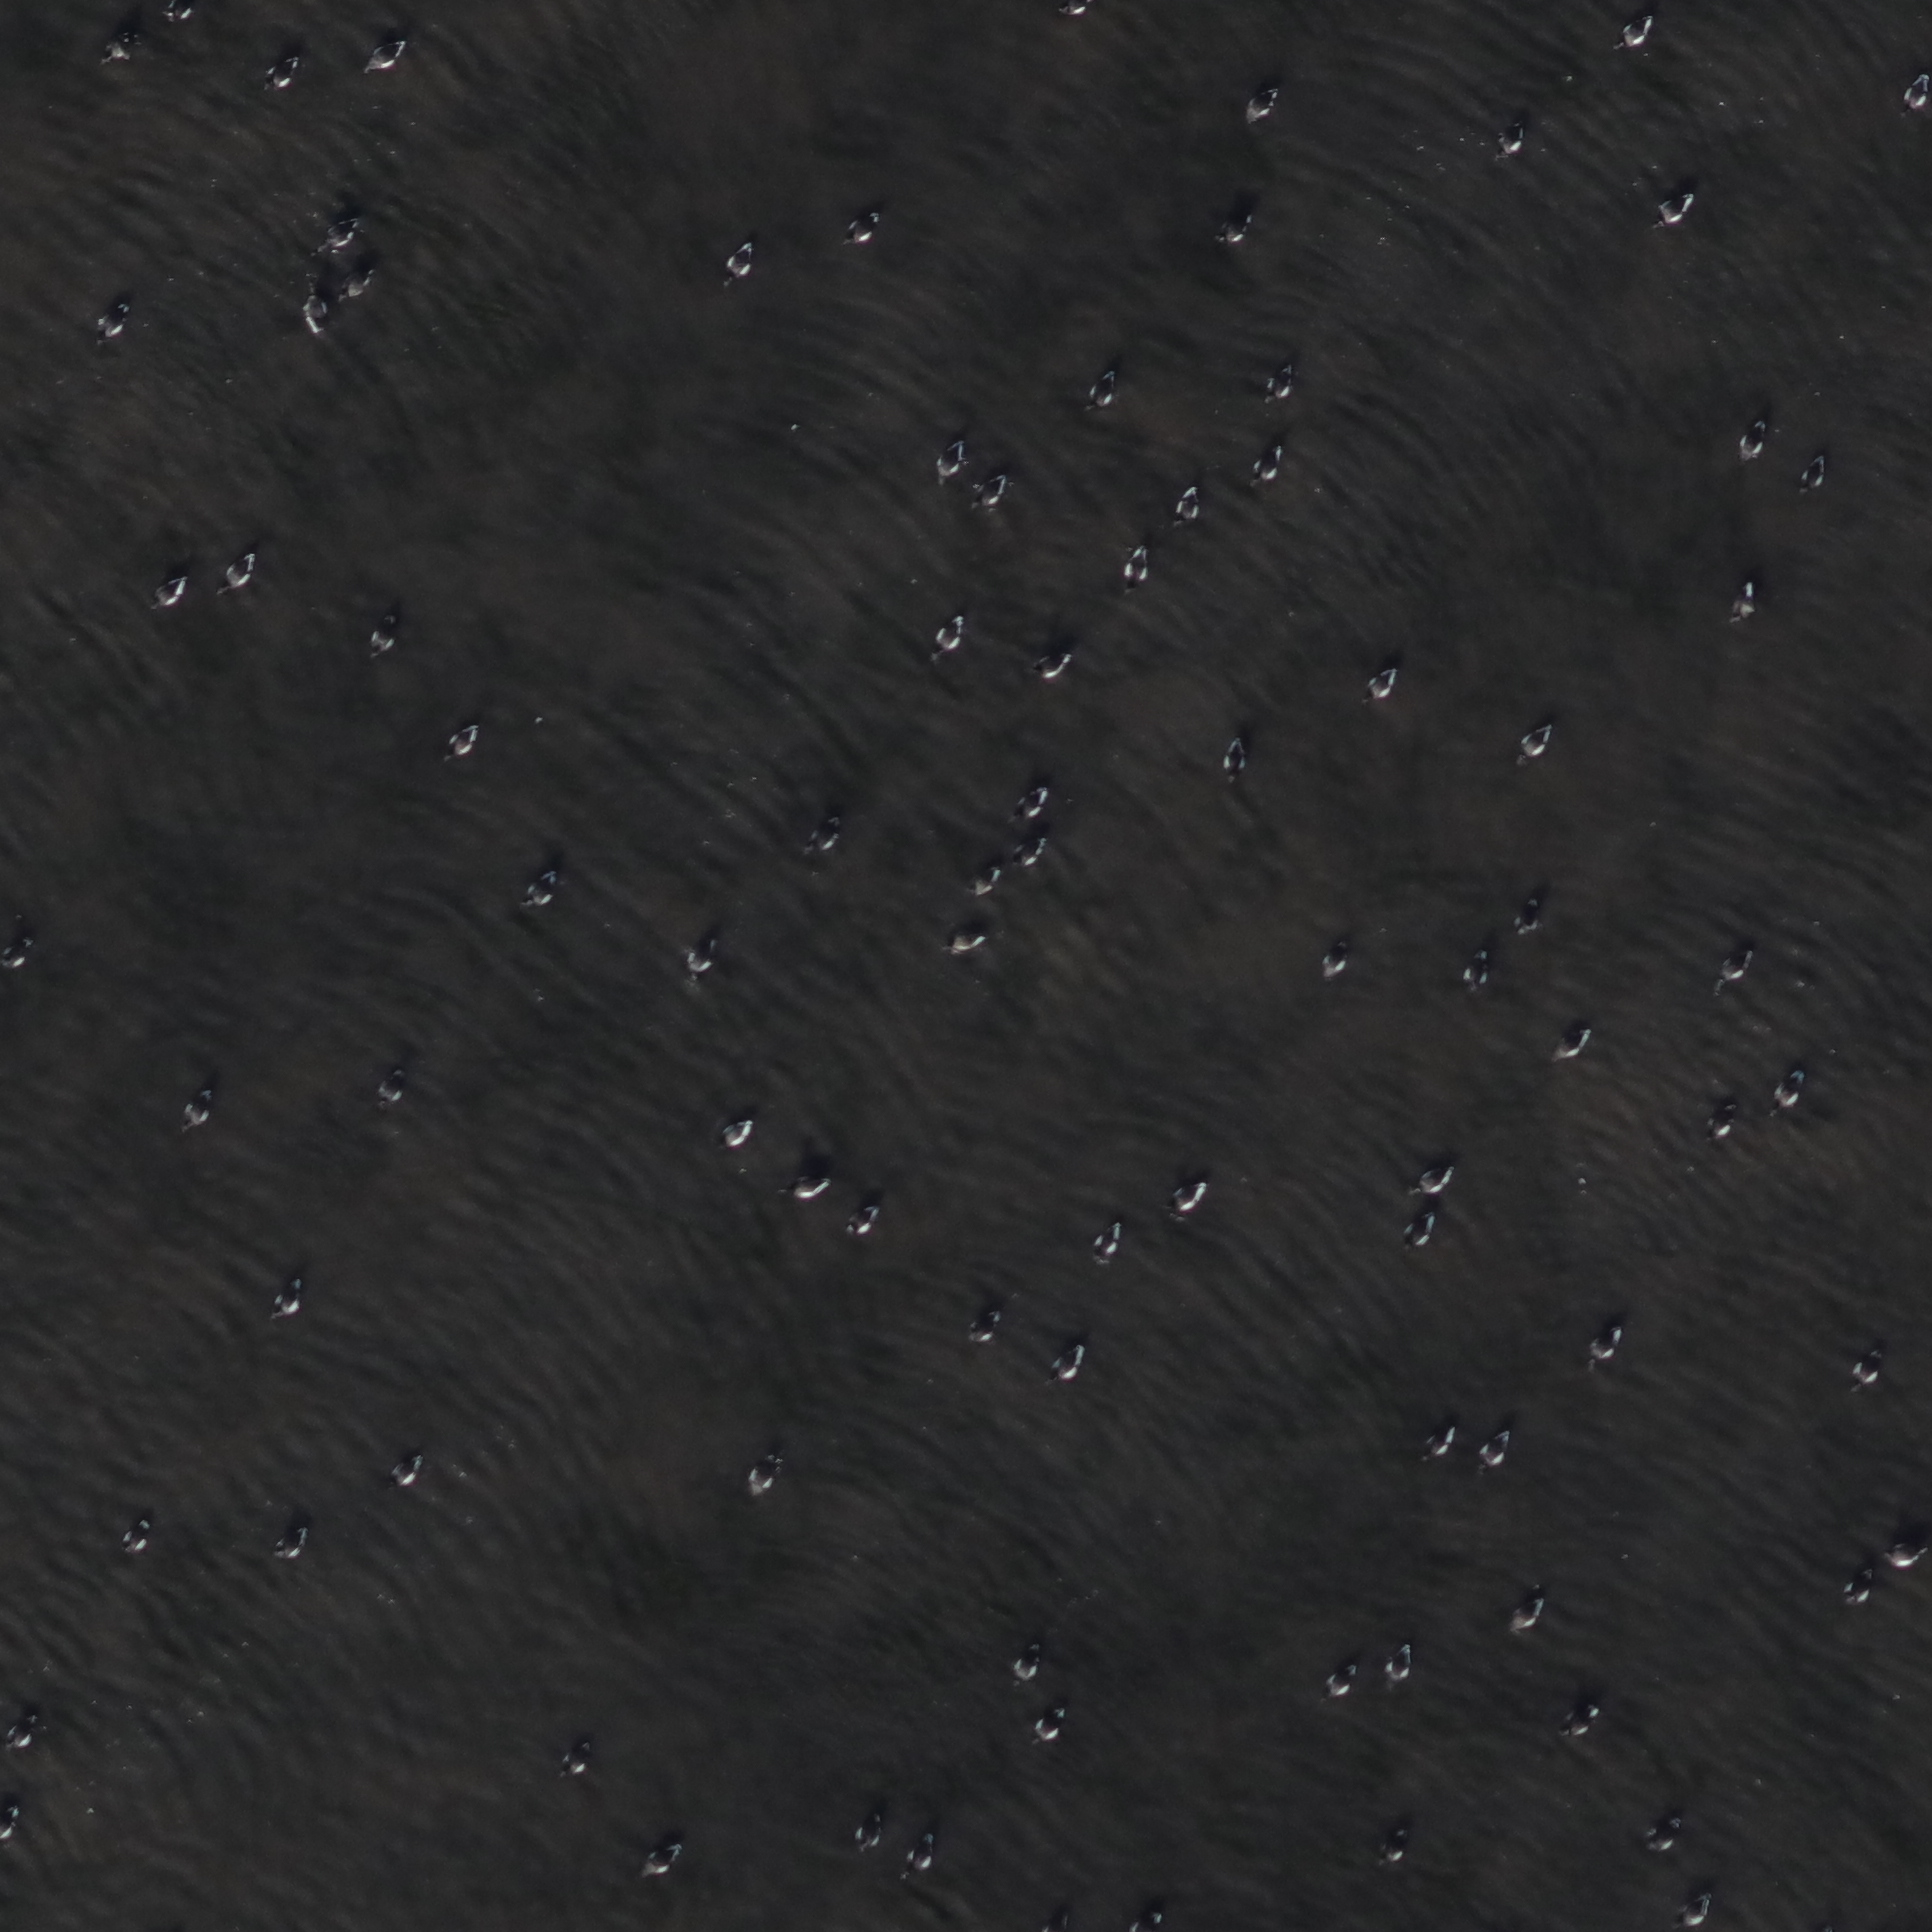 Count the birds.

87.